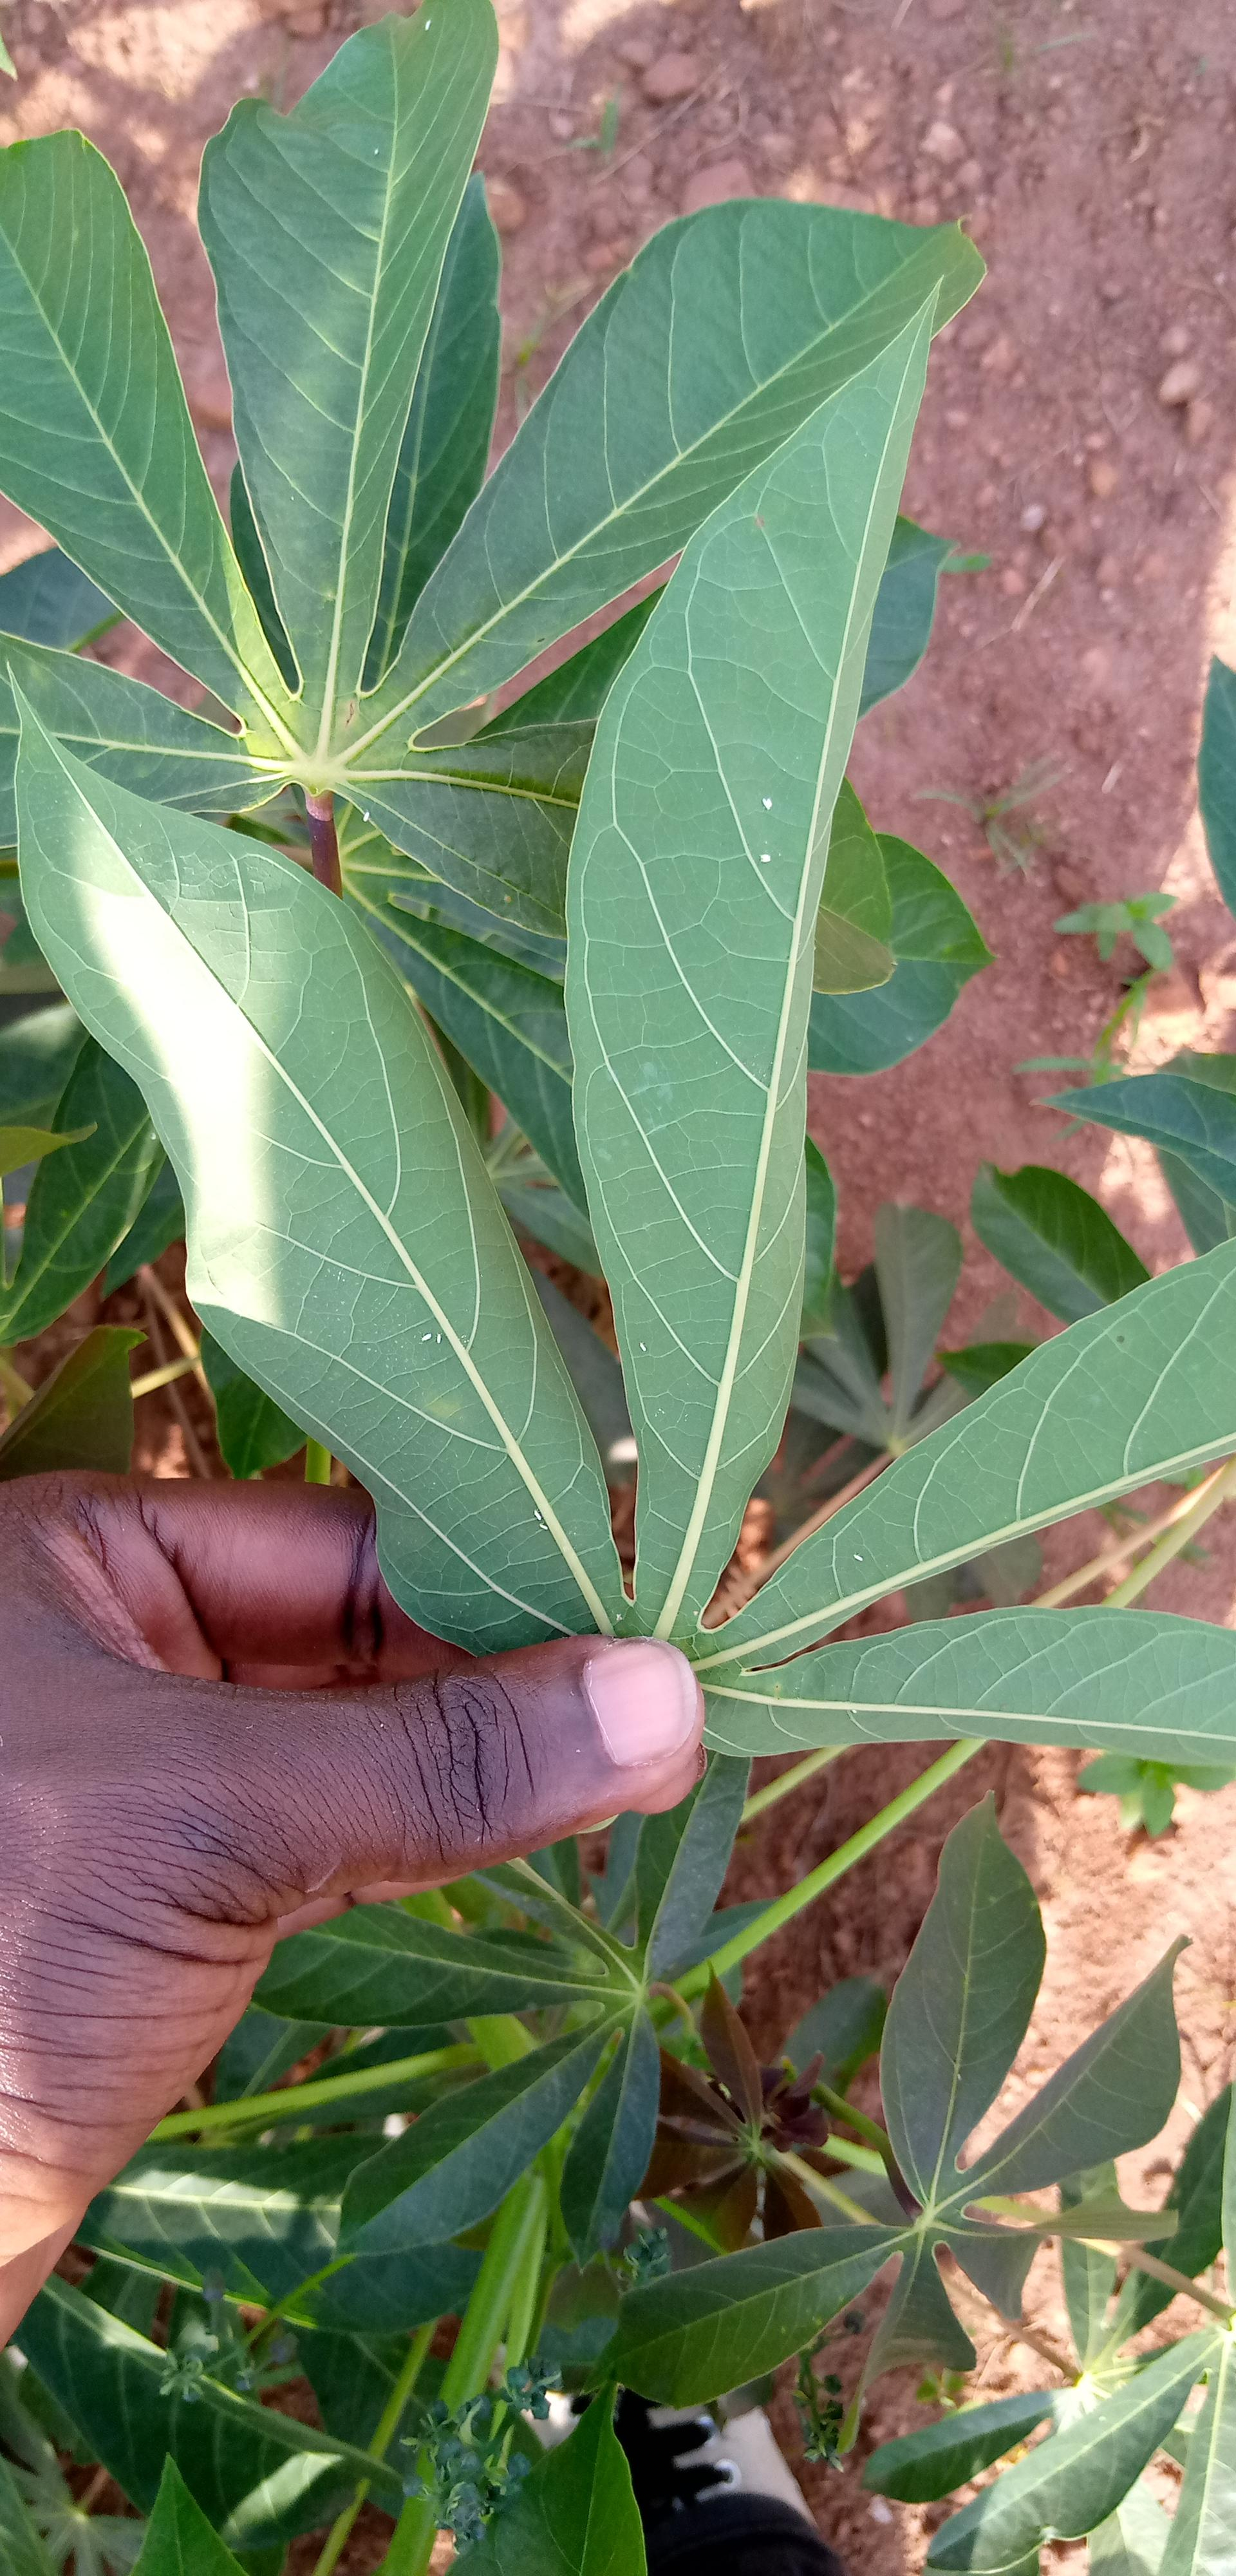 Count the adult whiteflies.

11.